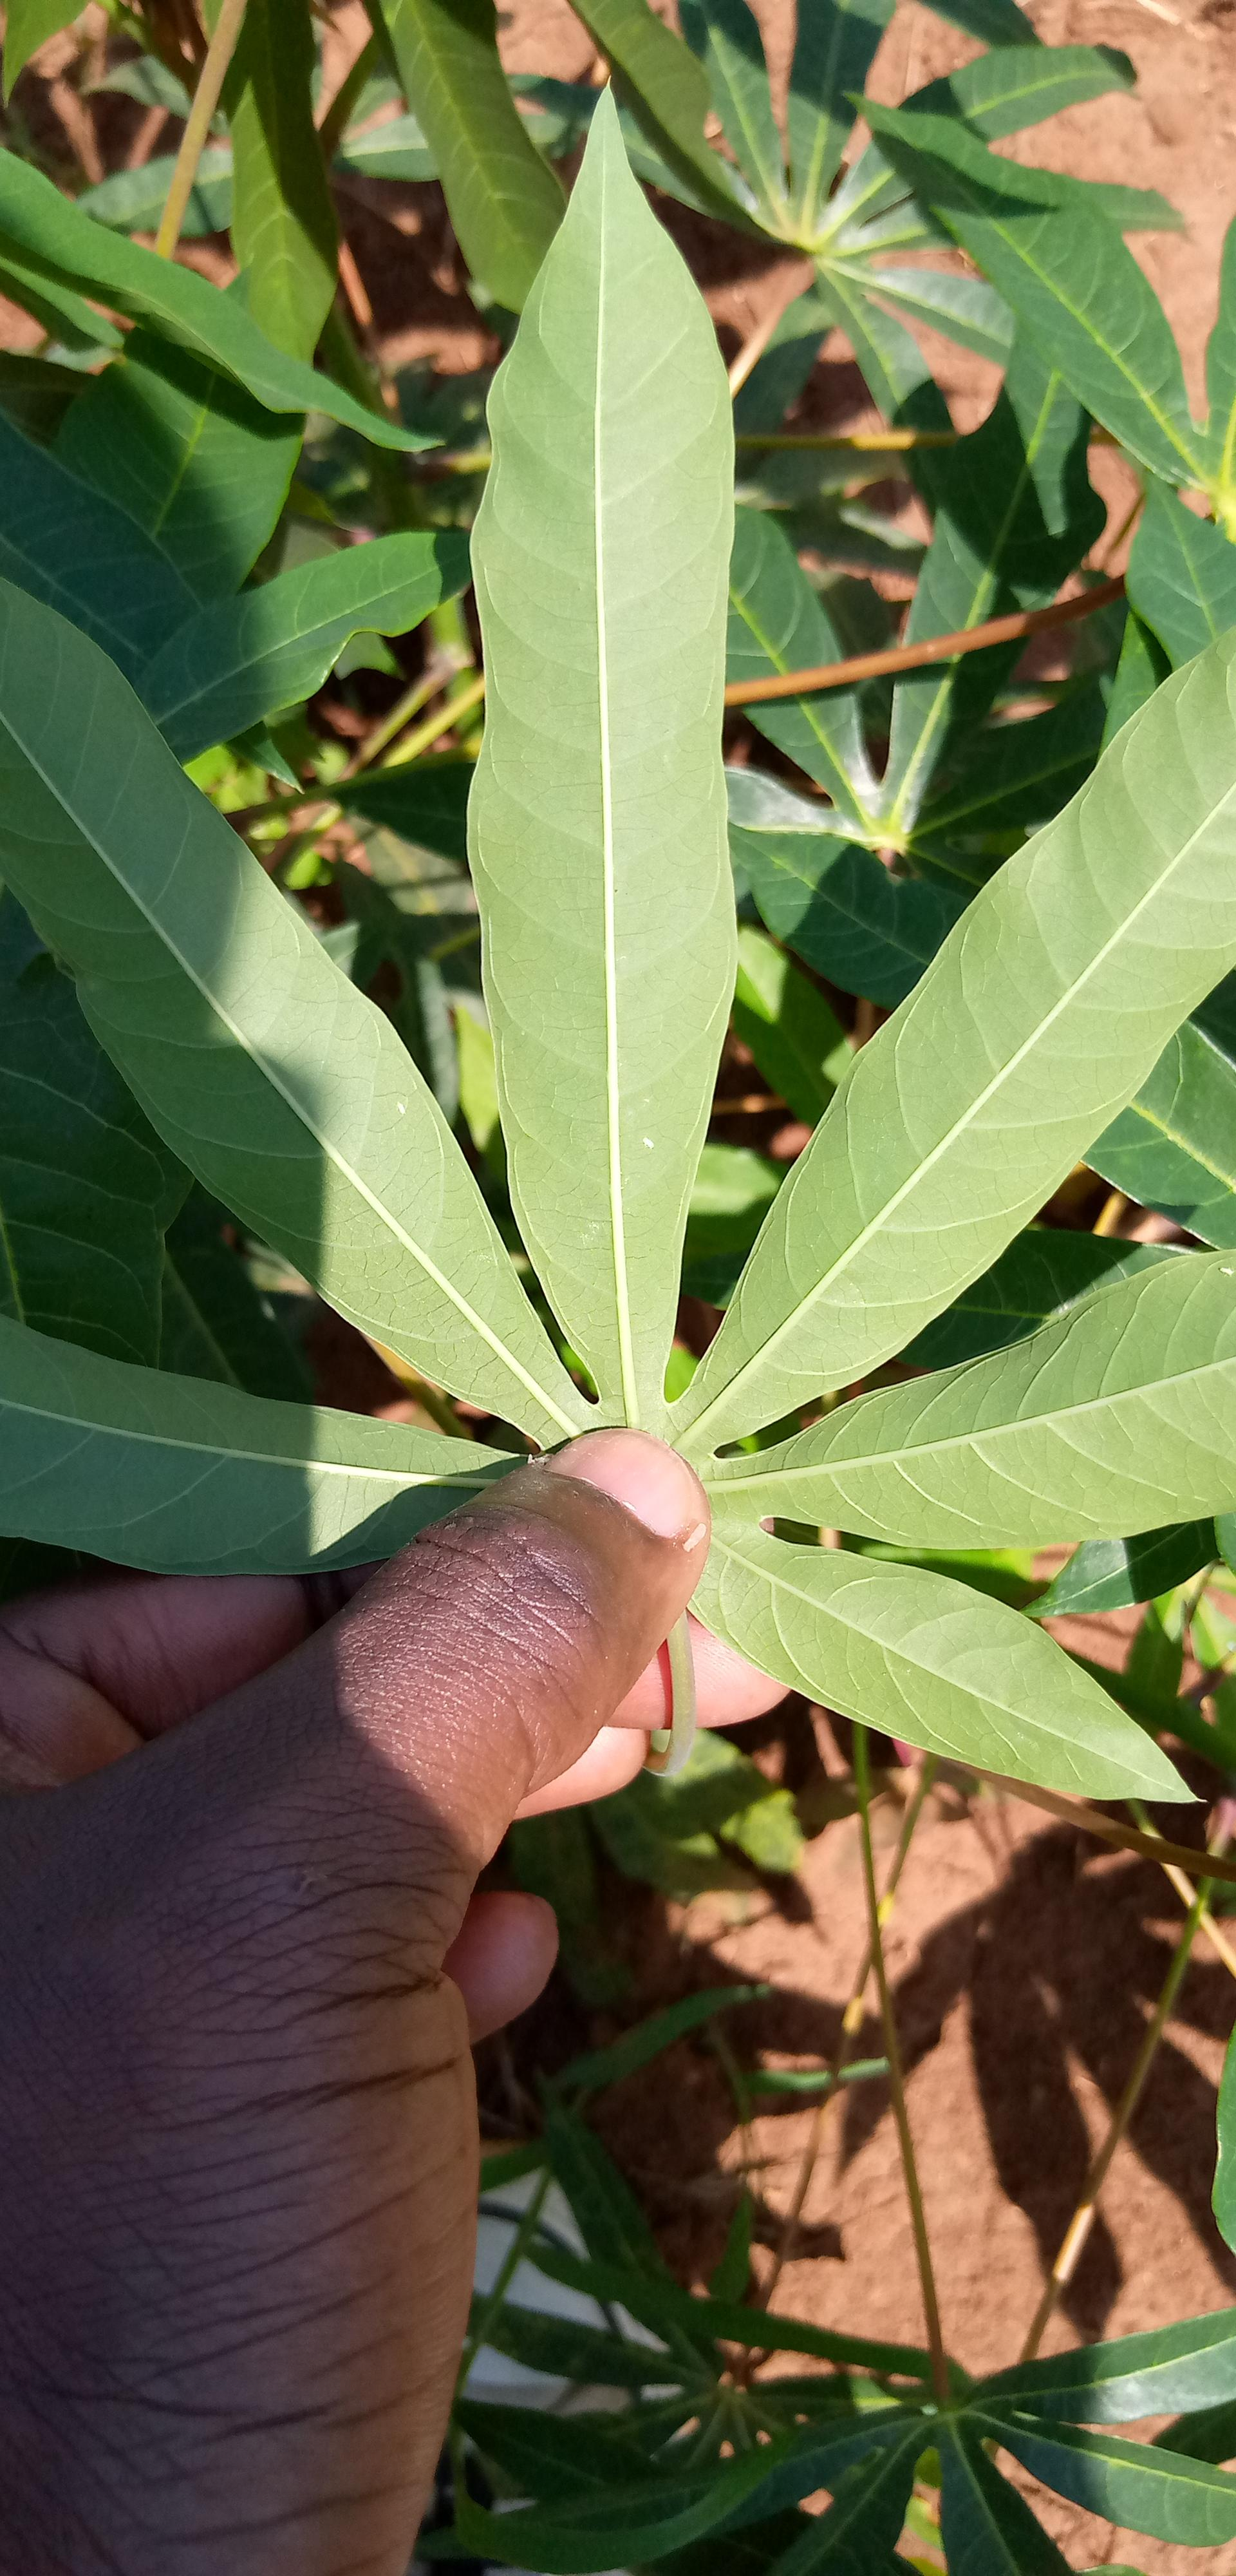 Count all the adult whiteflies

2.